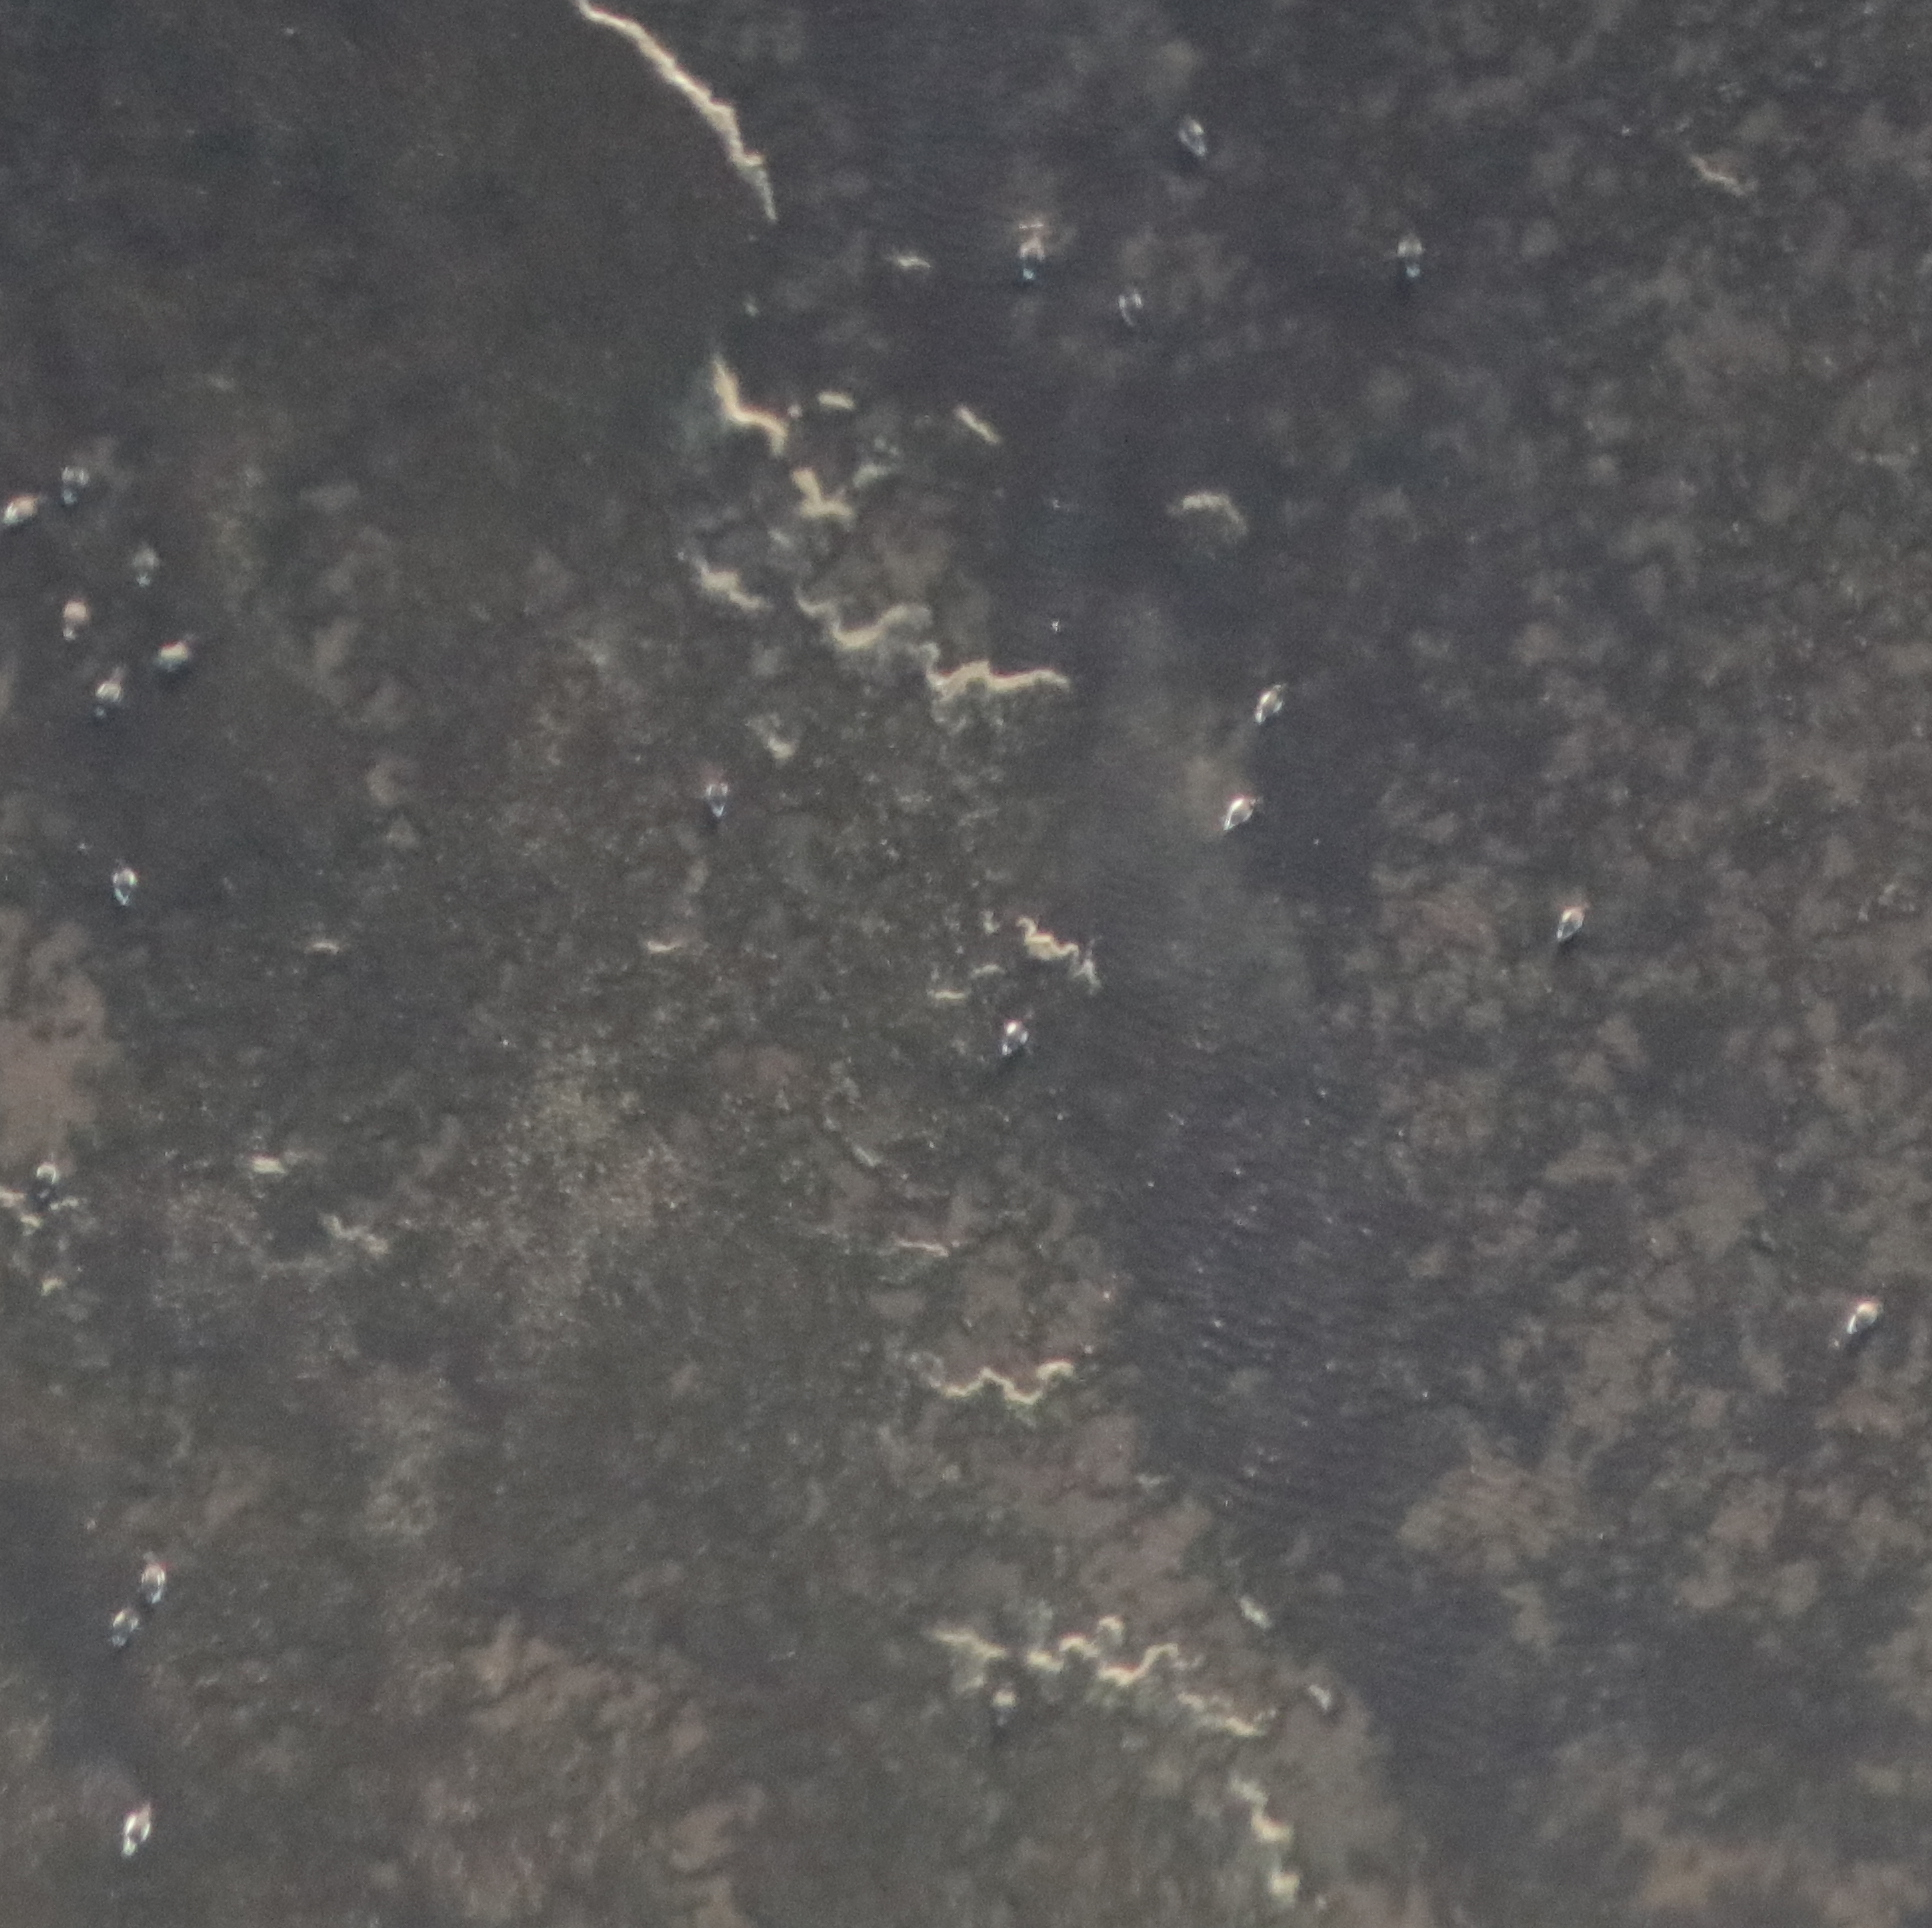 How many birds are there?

21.